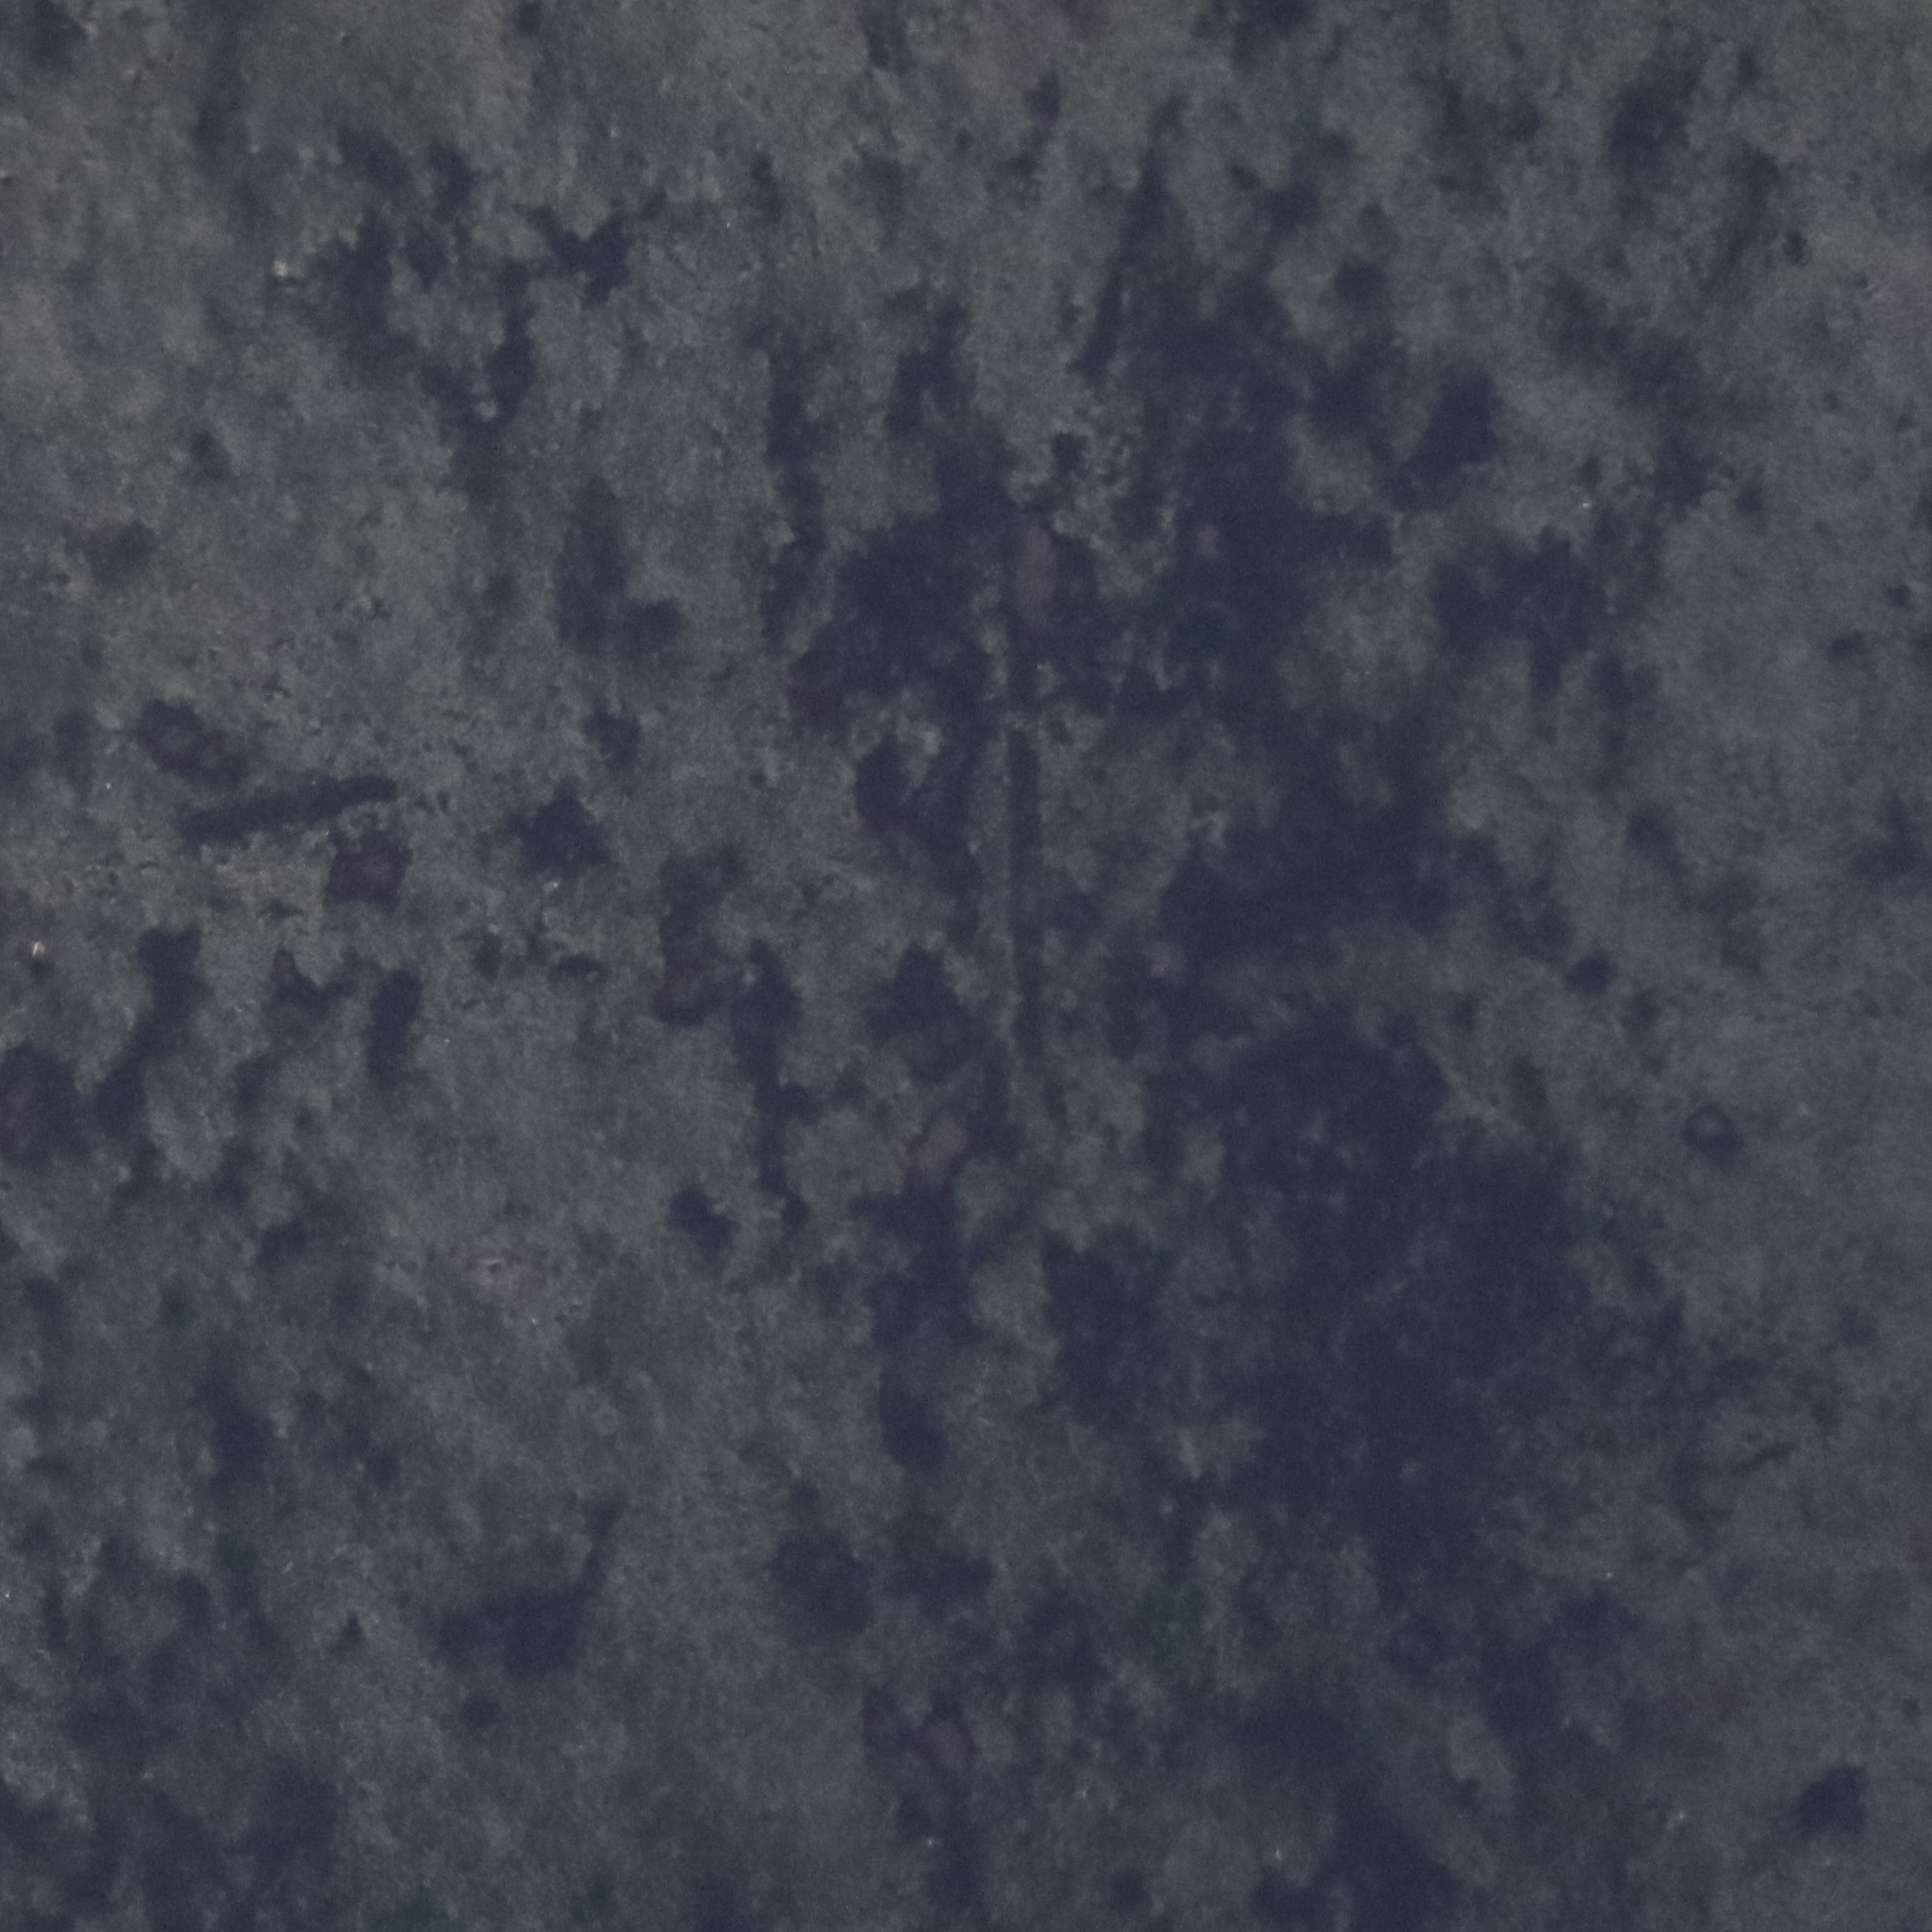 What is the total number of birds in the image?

1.